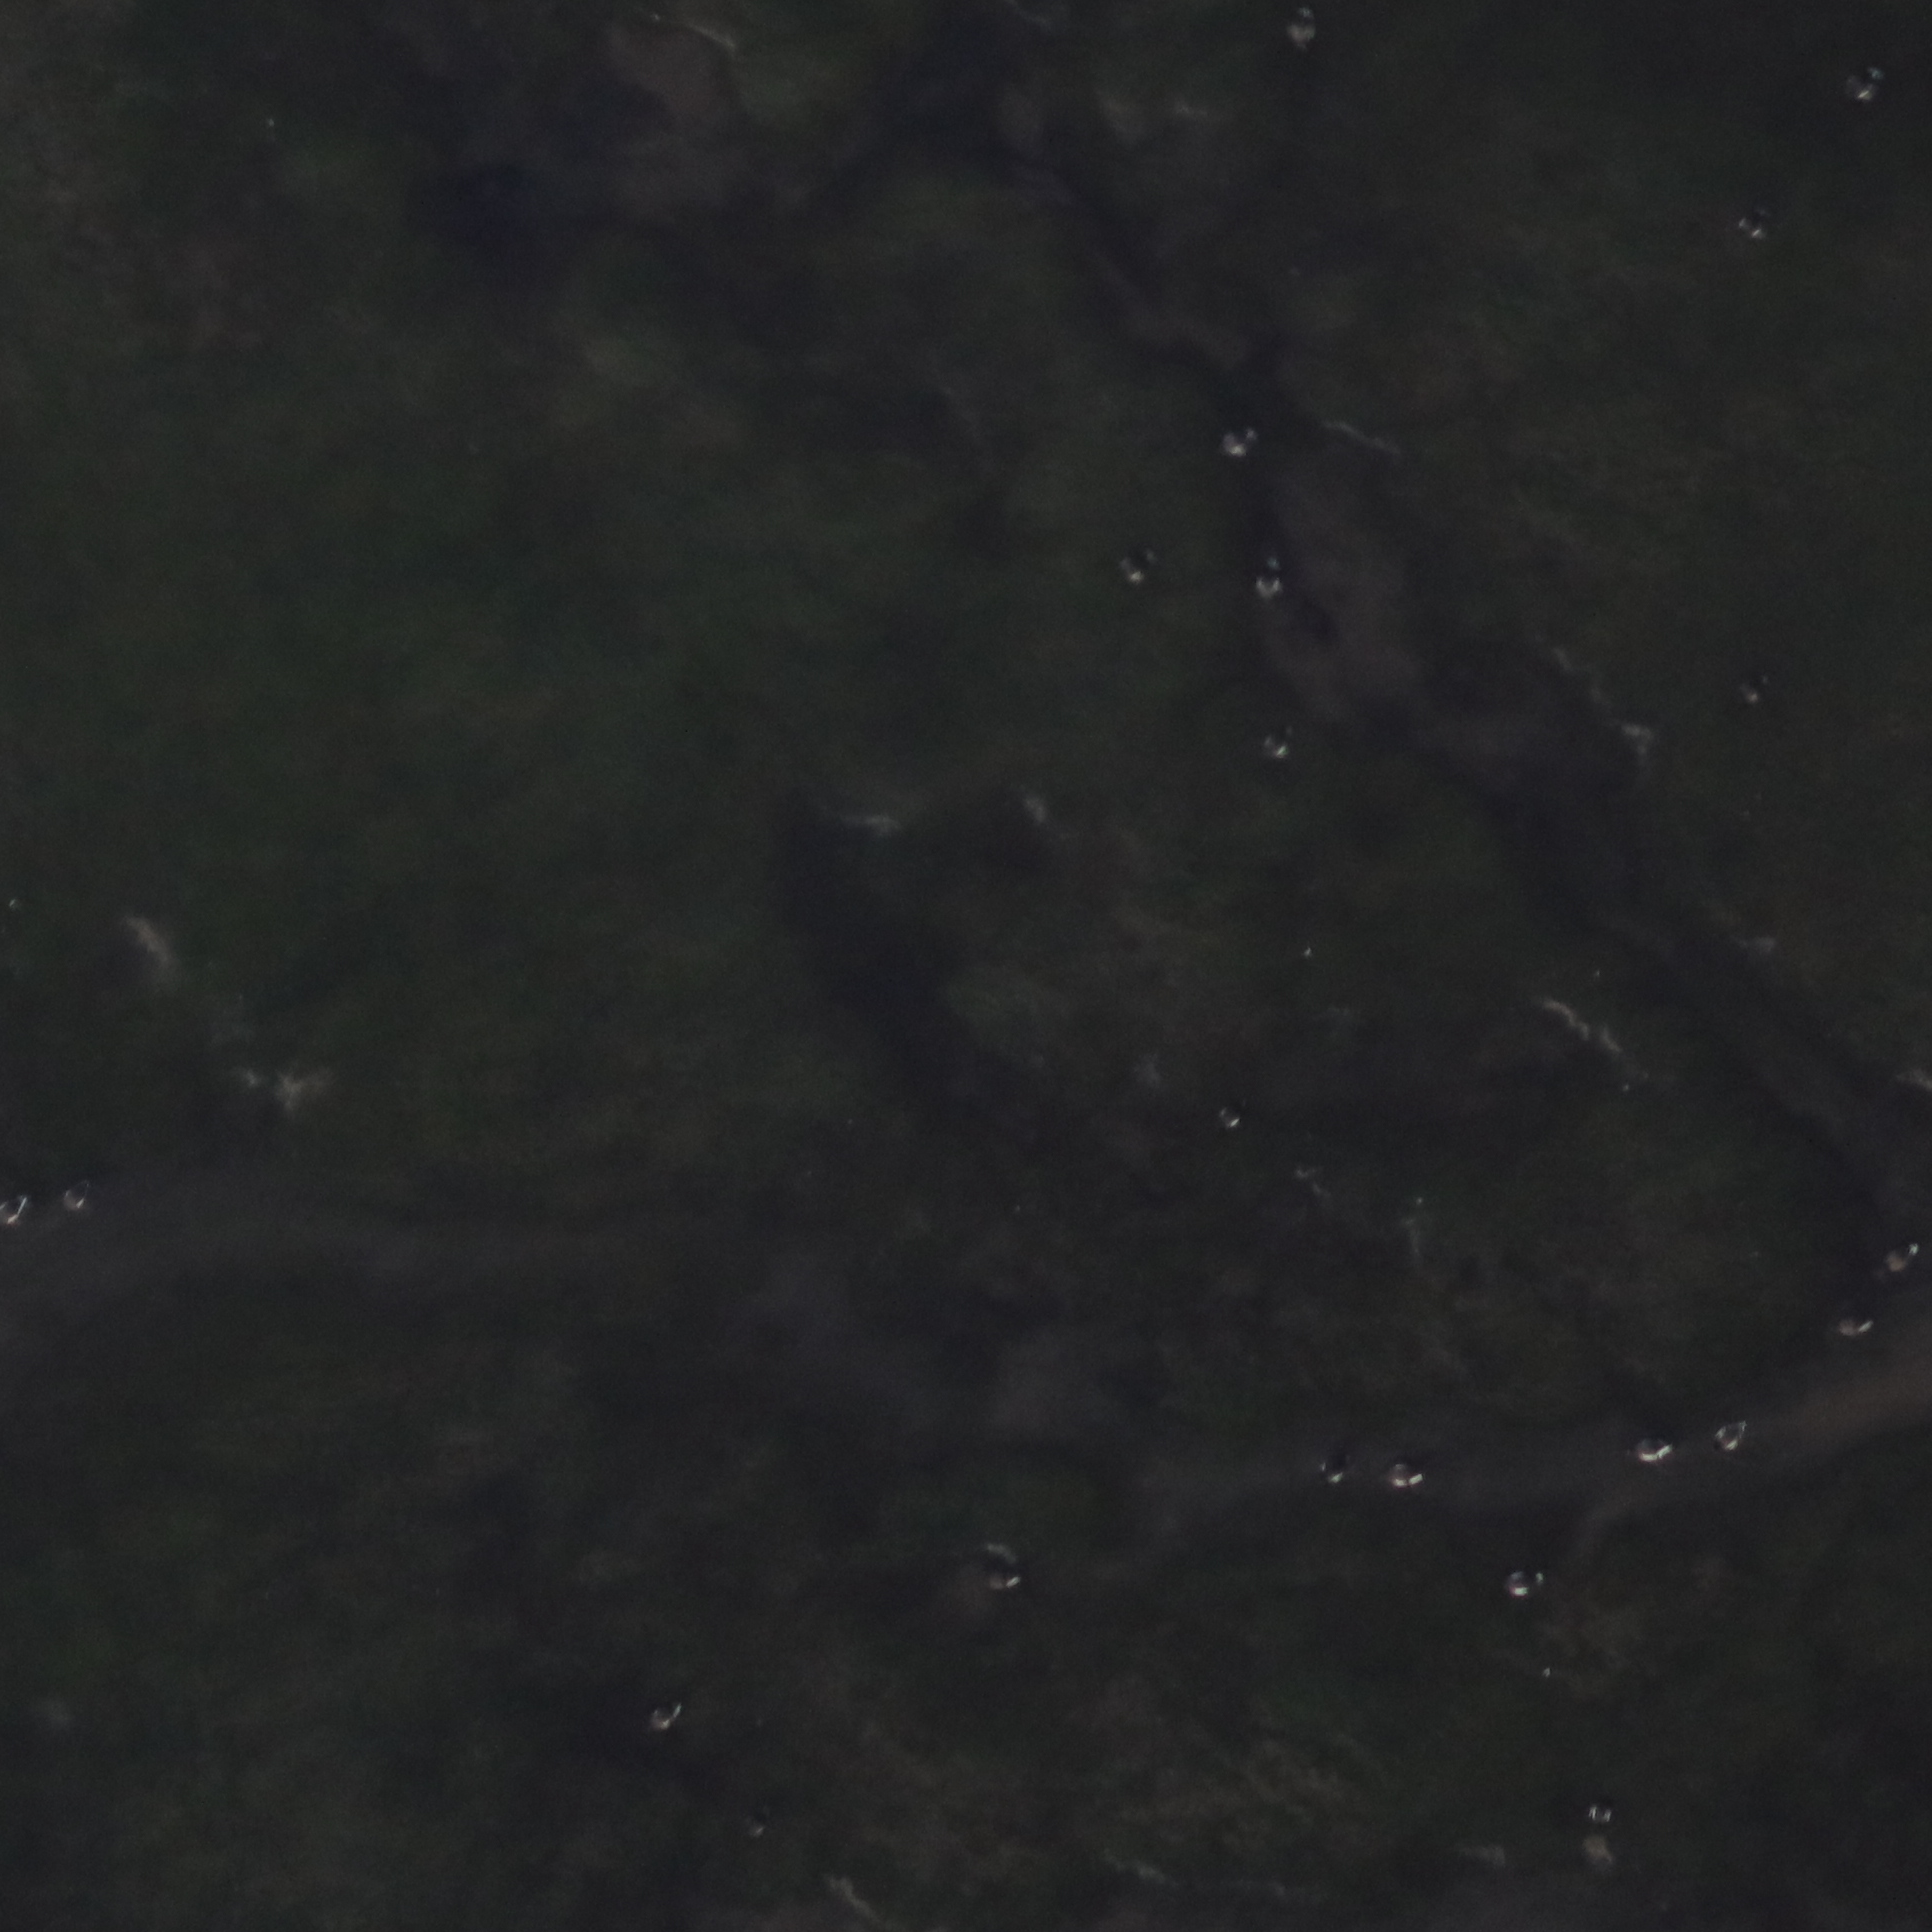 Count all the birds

22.